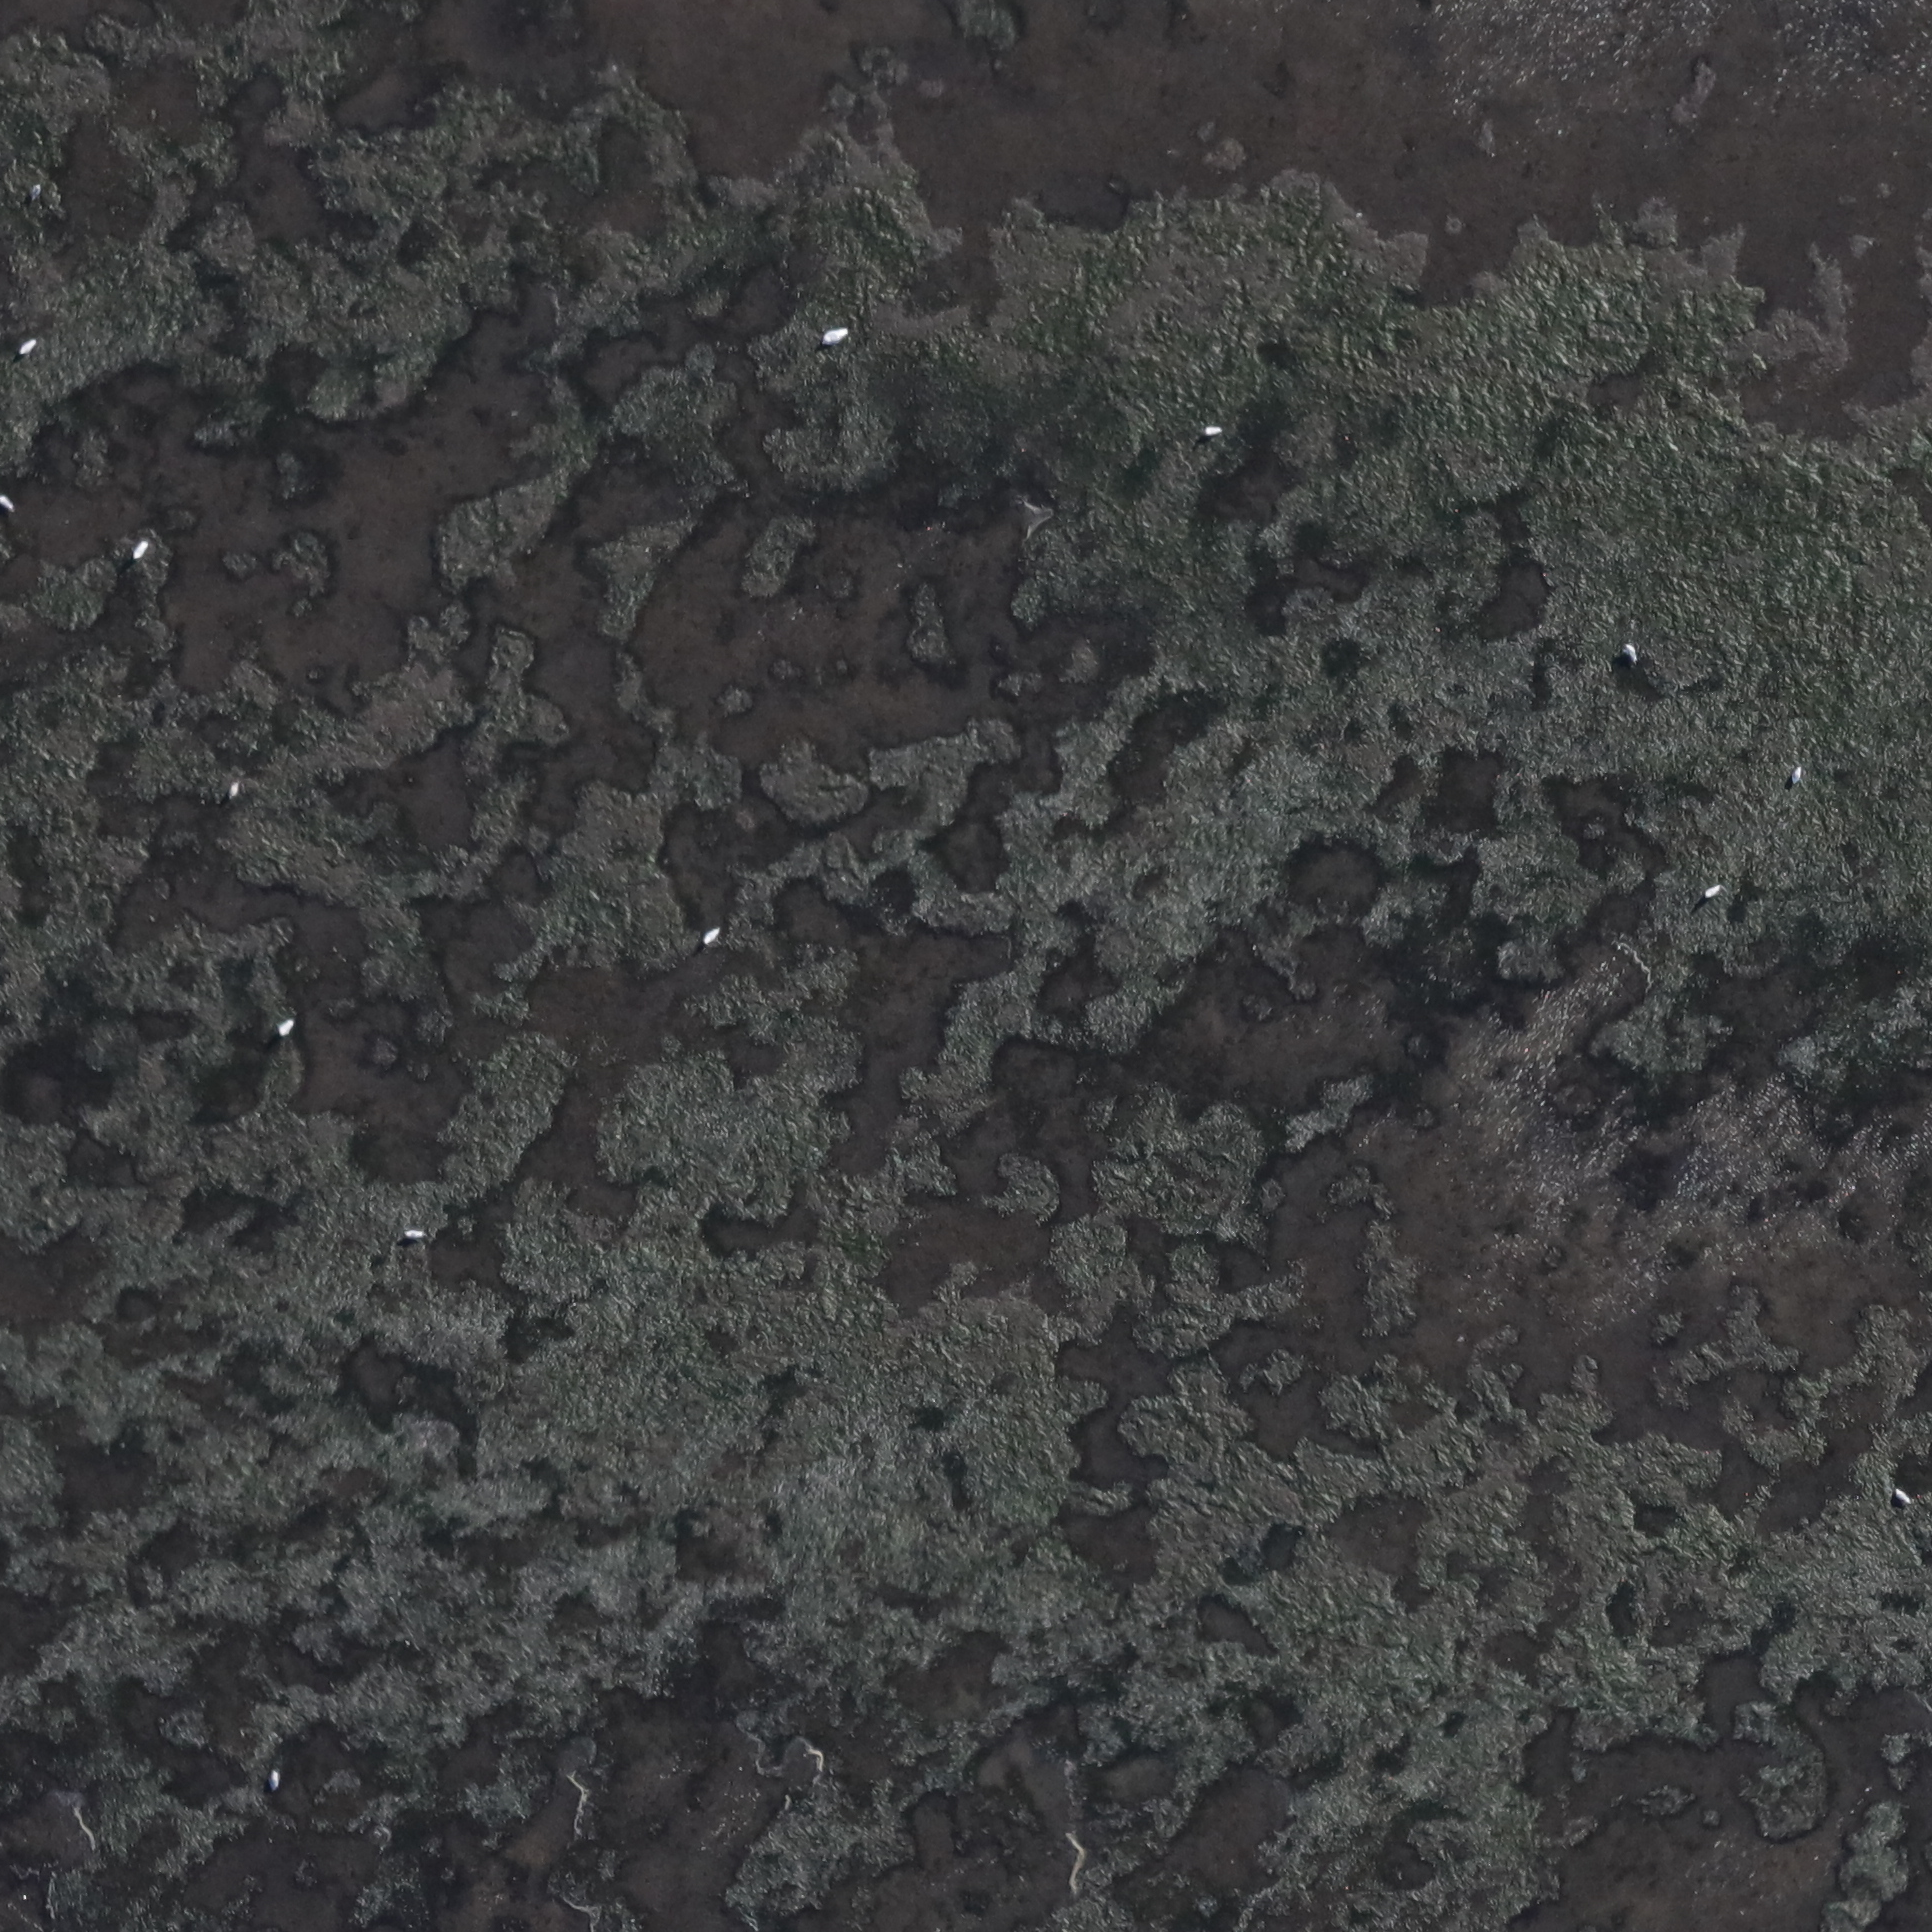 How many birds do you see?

13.